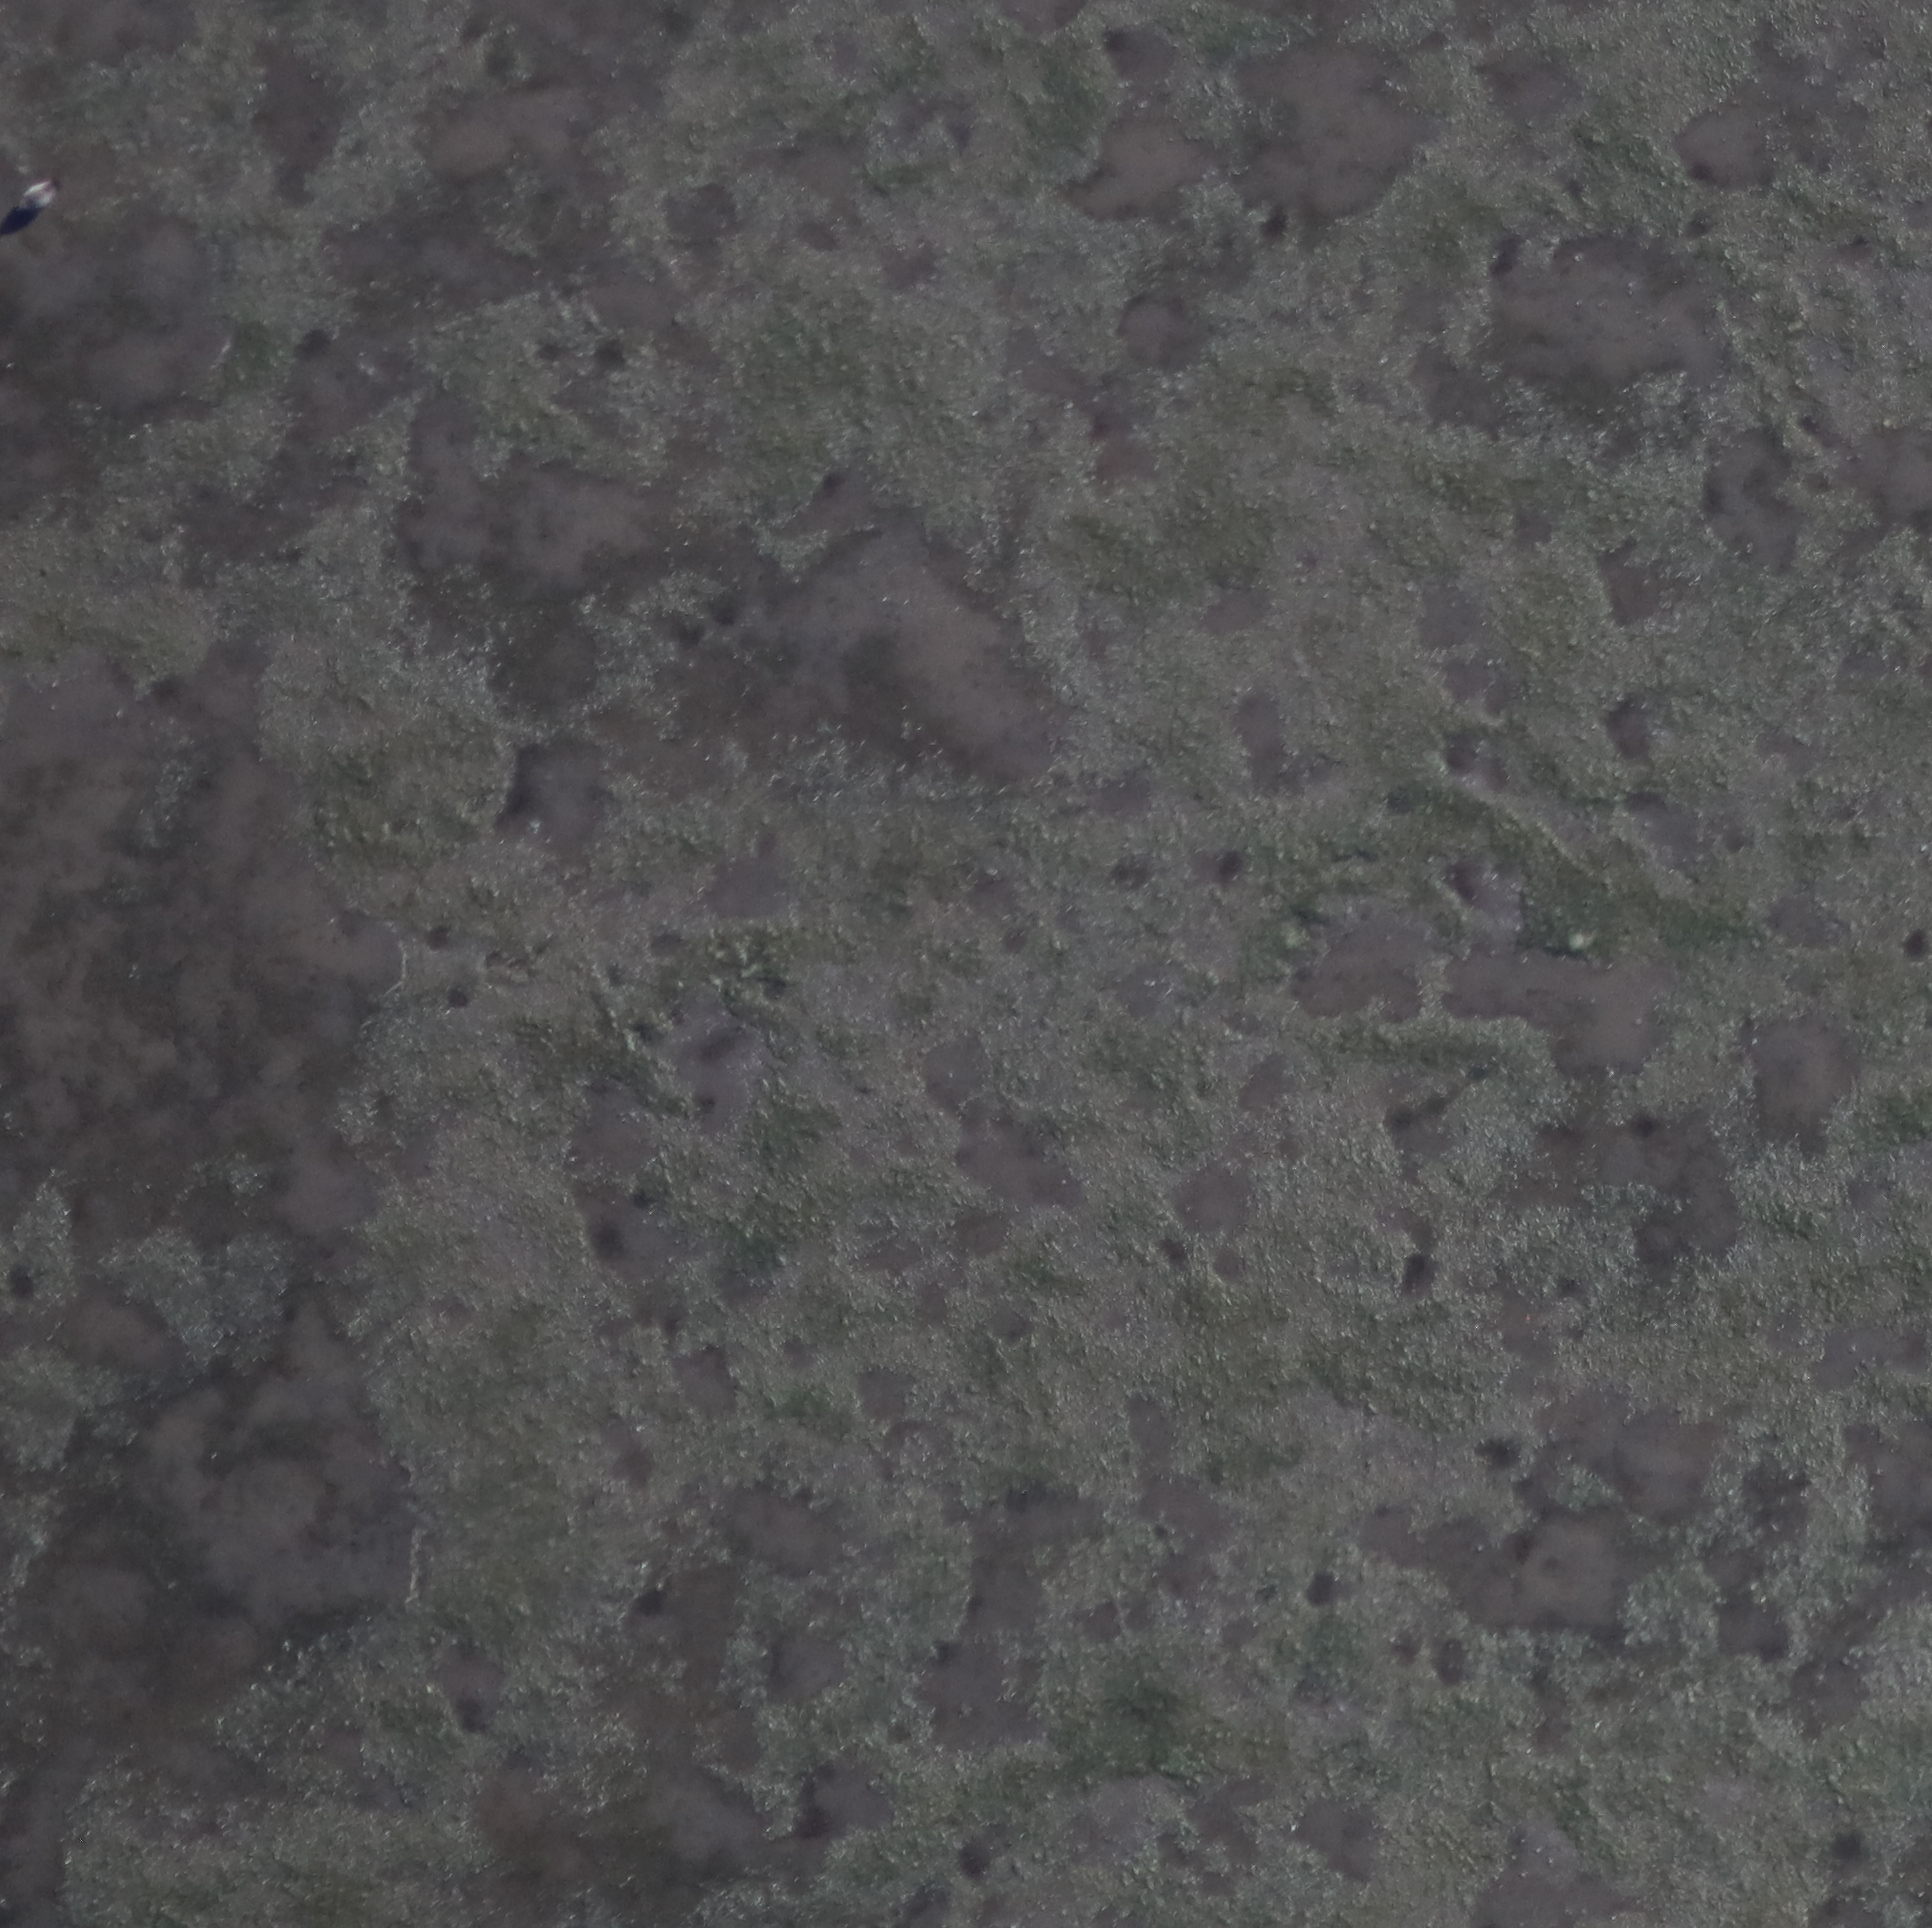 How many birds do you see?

1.